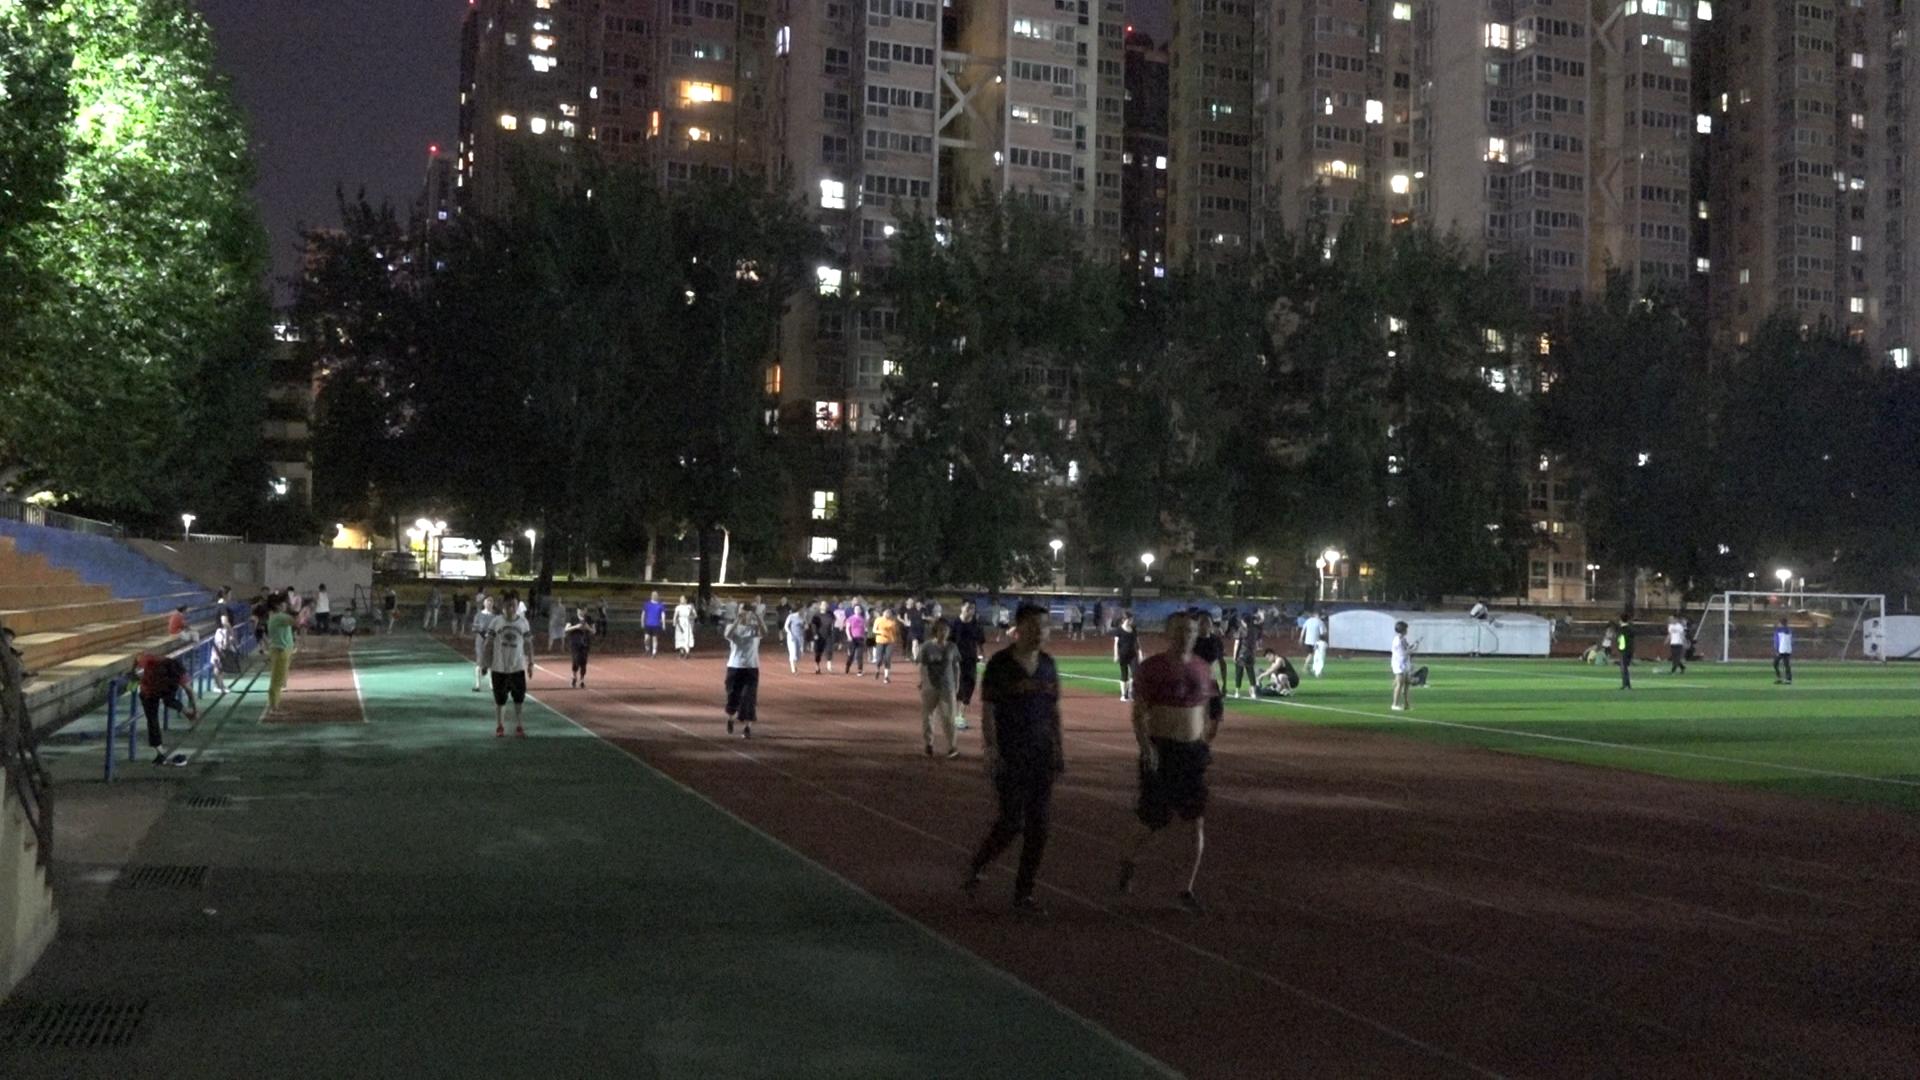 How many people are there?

87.